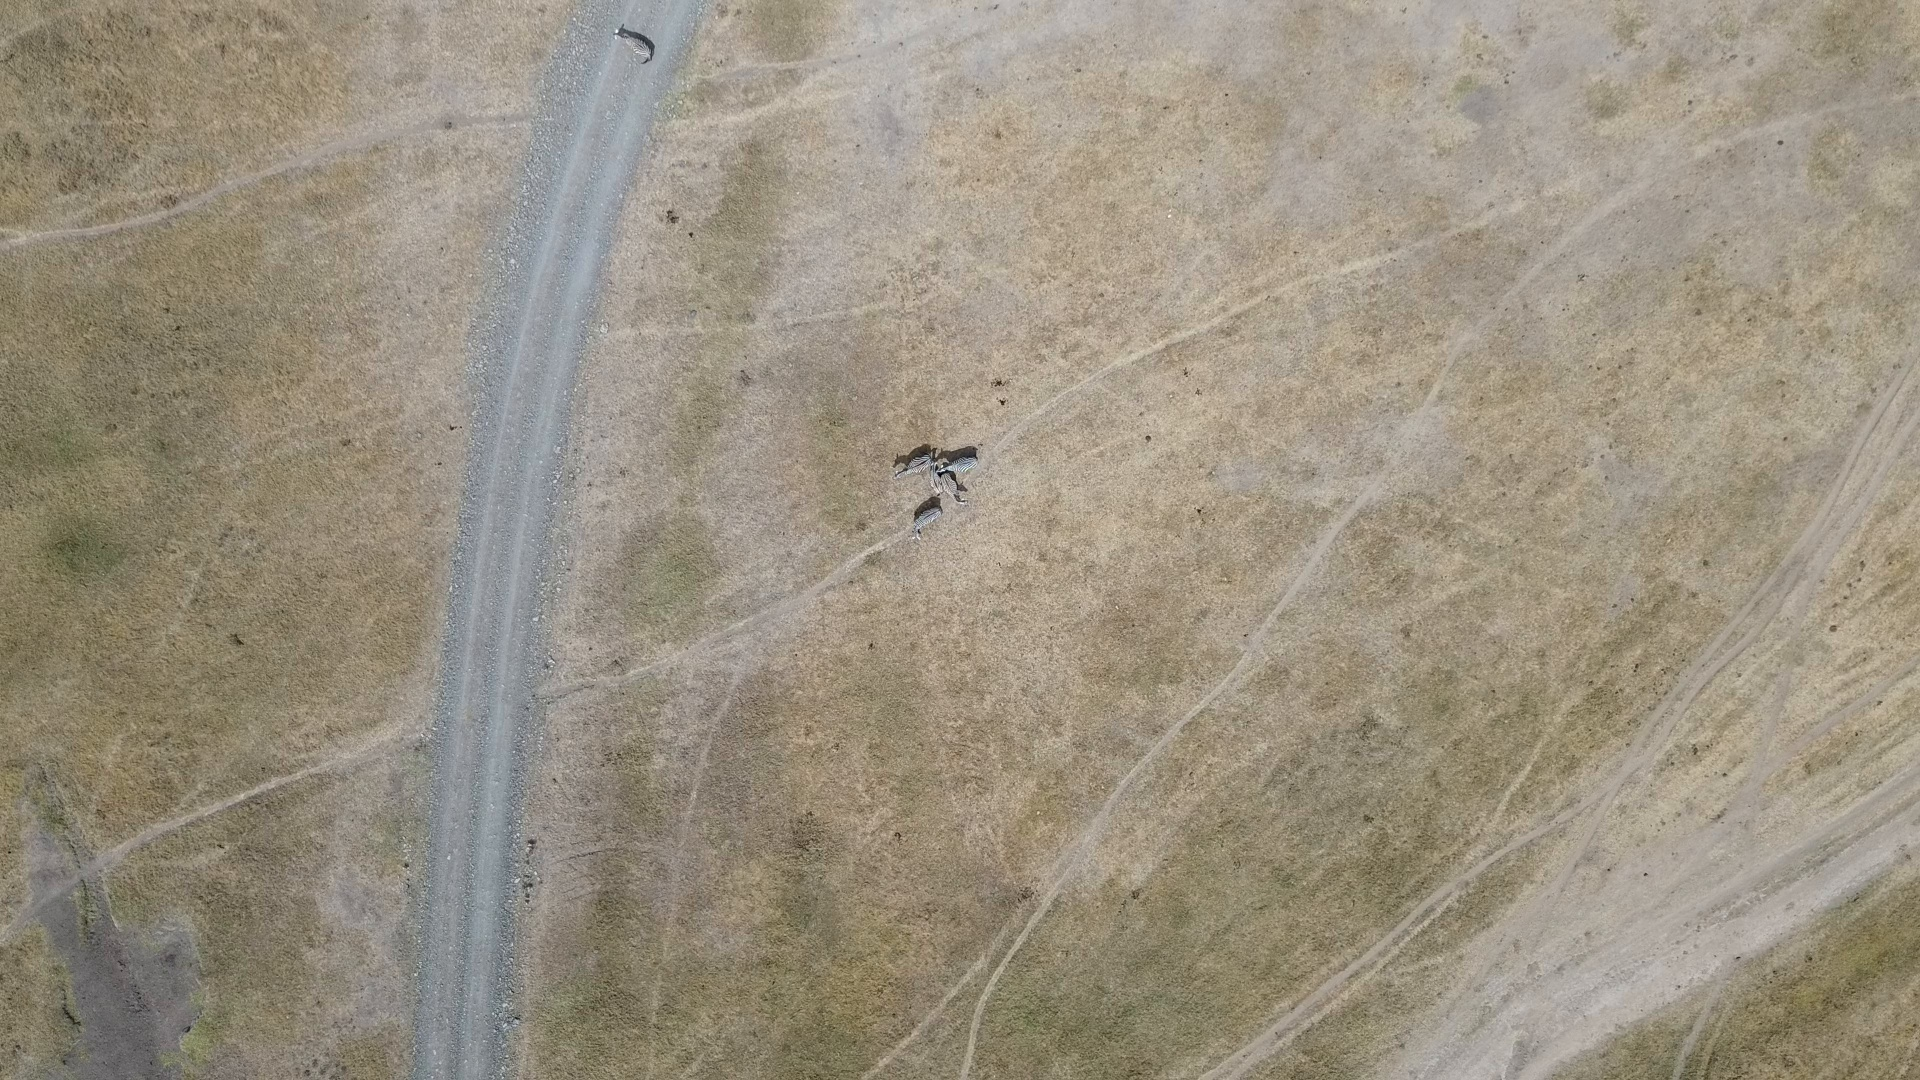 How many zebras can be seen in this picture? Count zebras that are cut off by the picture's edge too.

6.